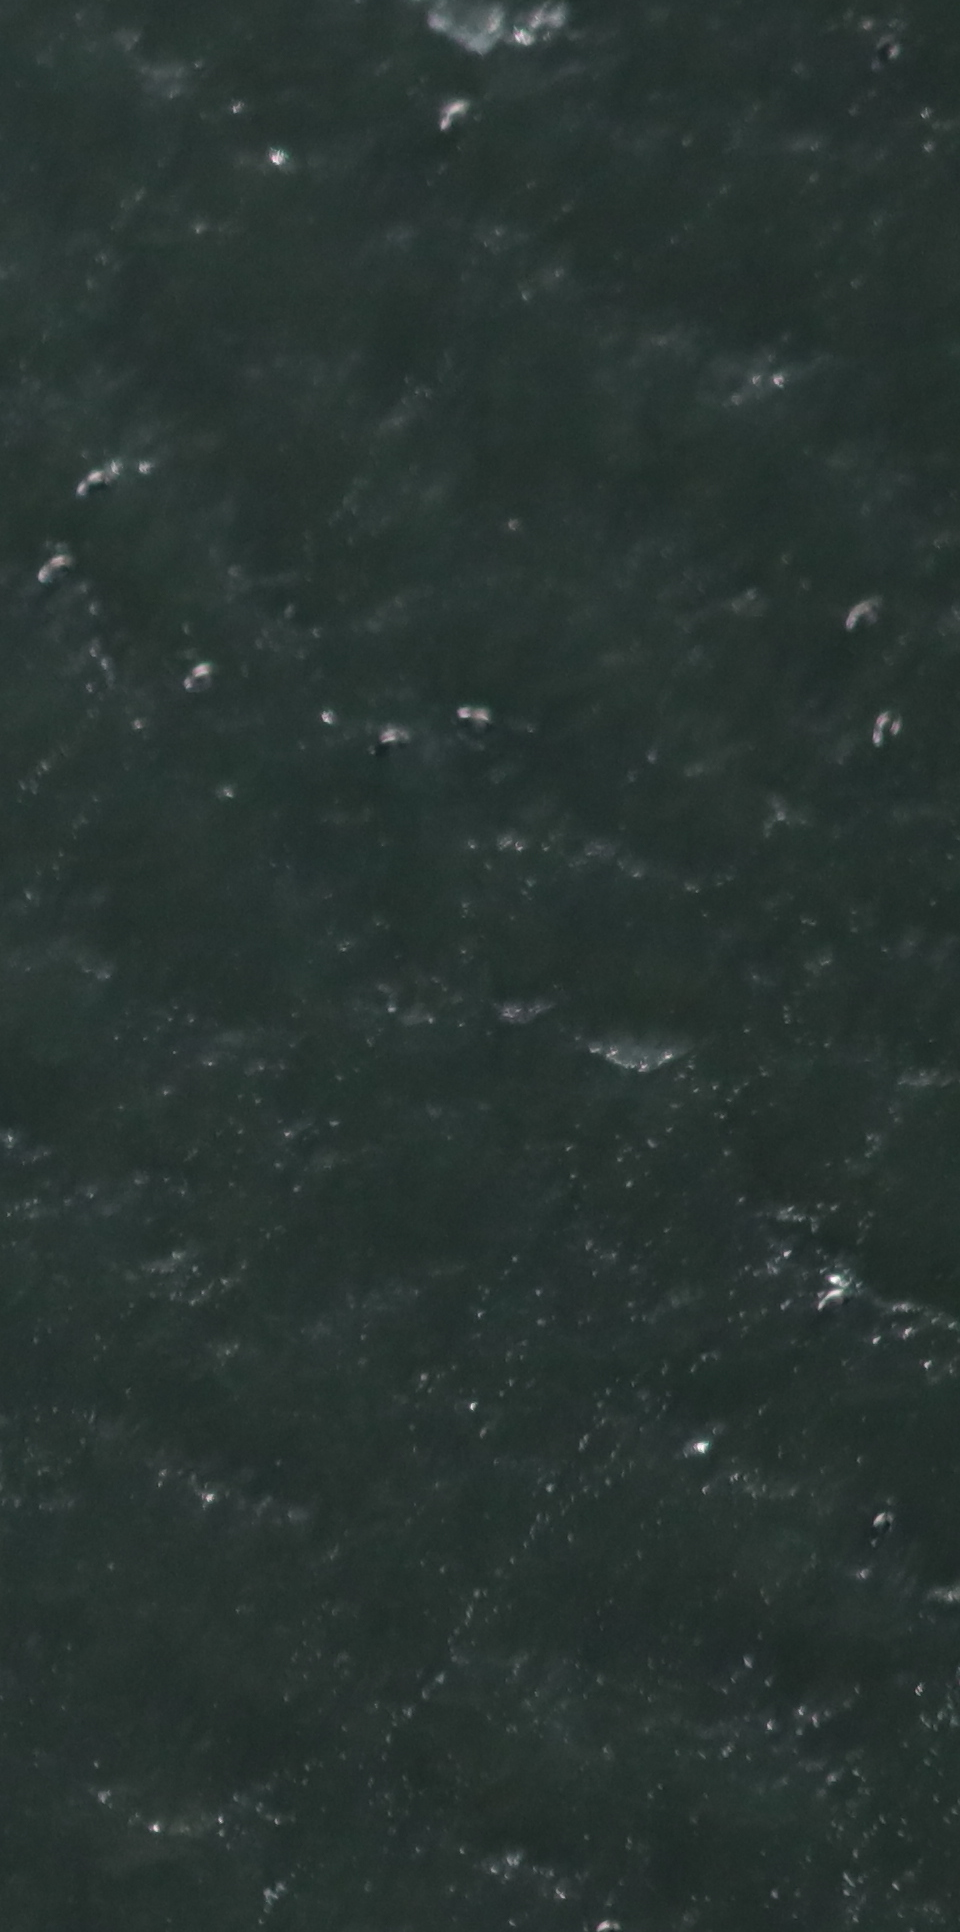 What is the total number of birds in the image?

10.